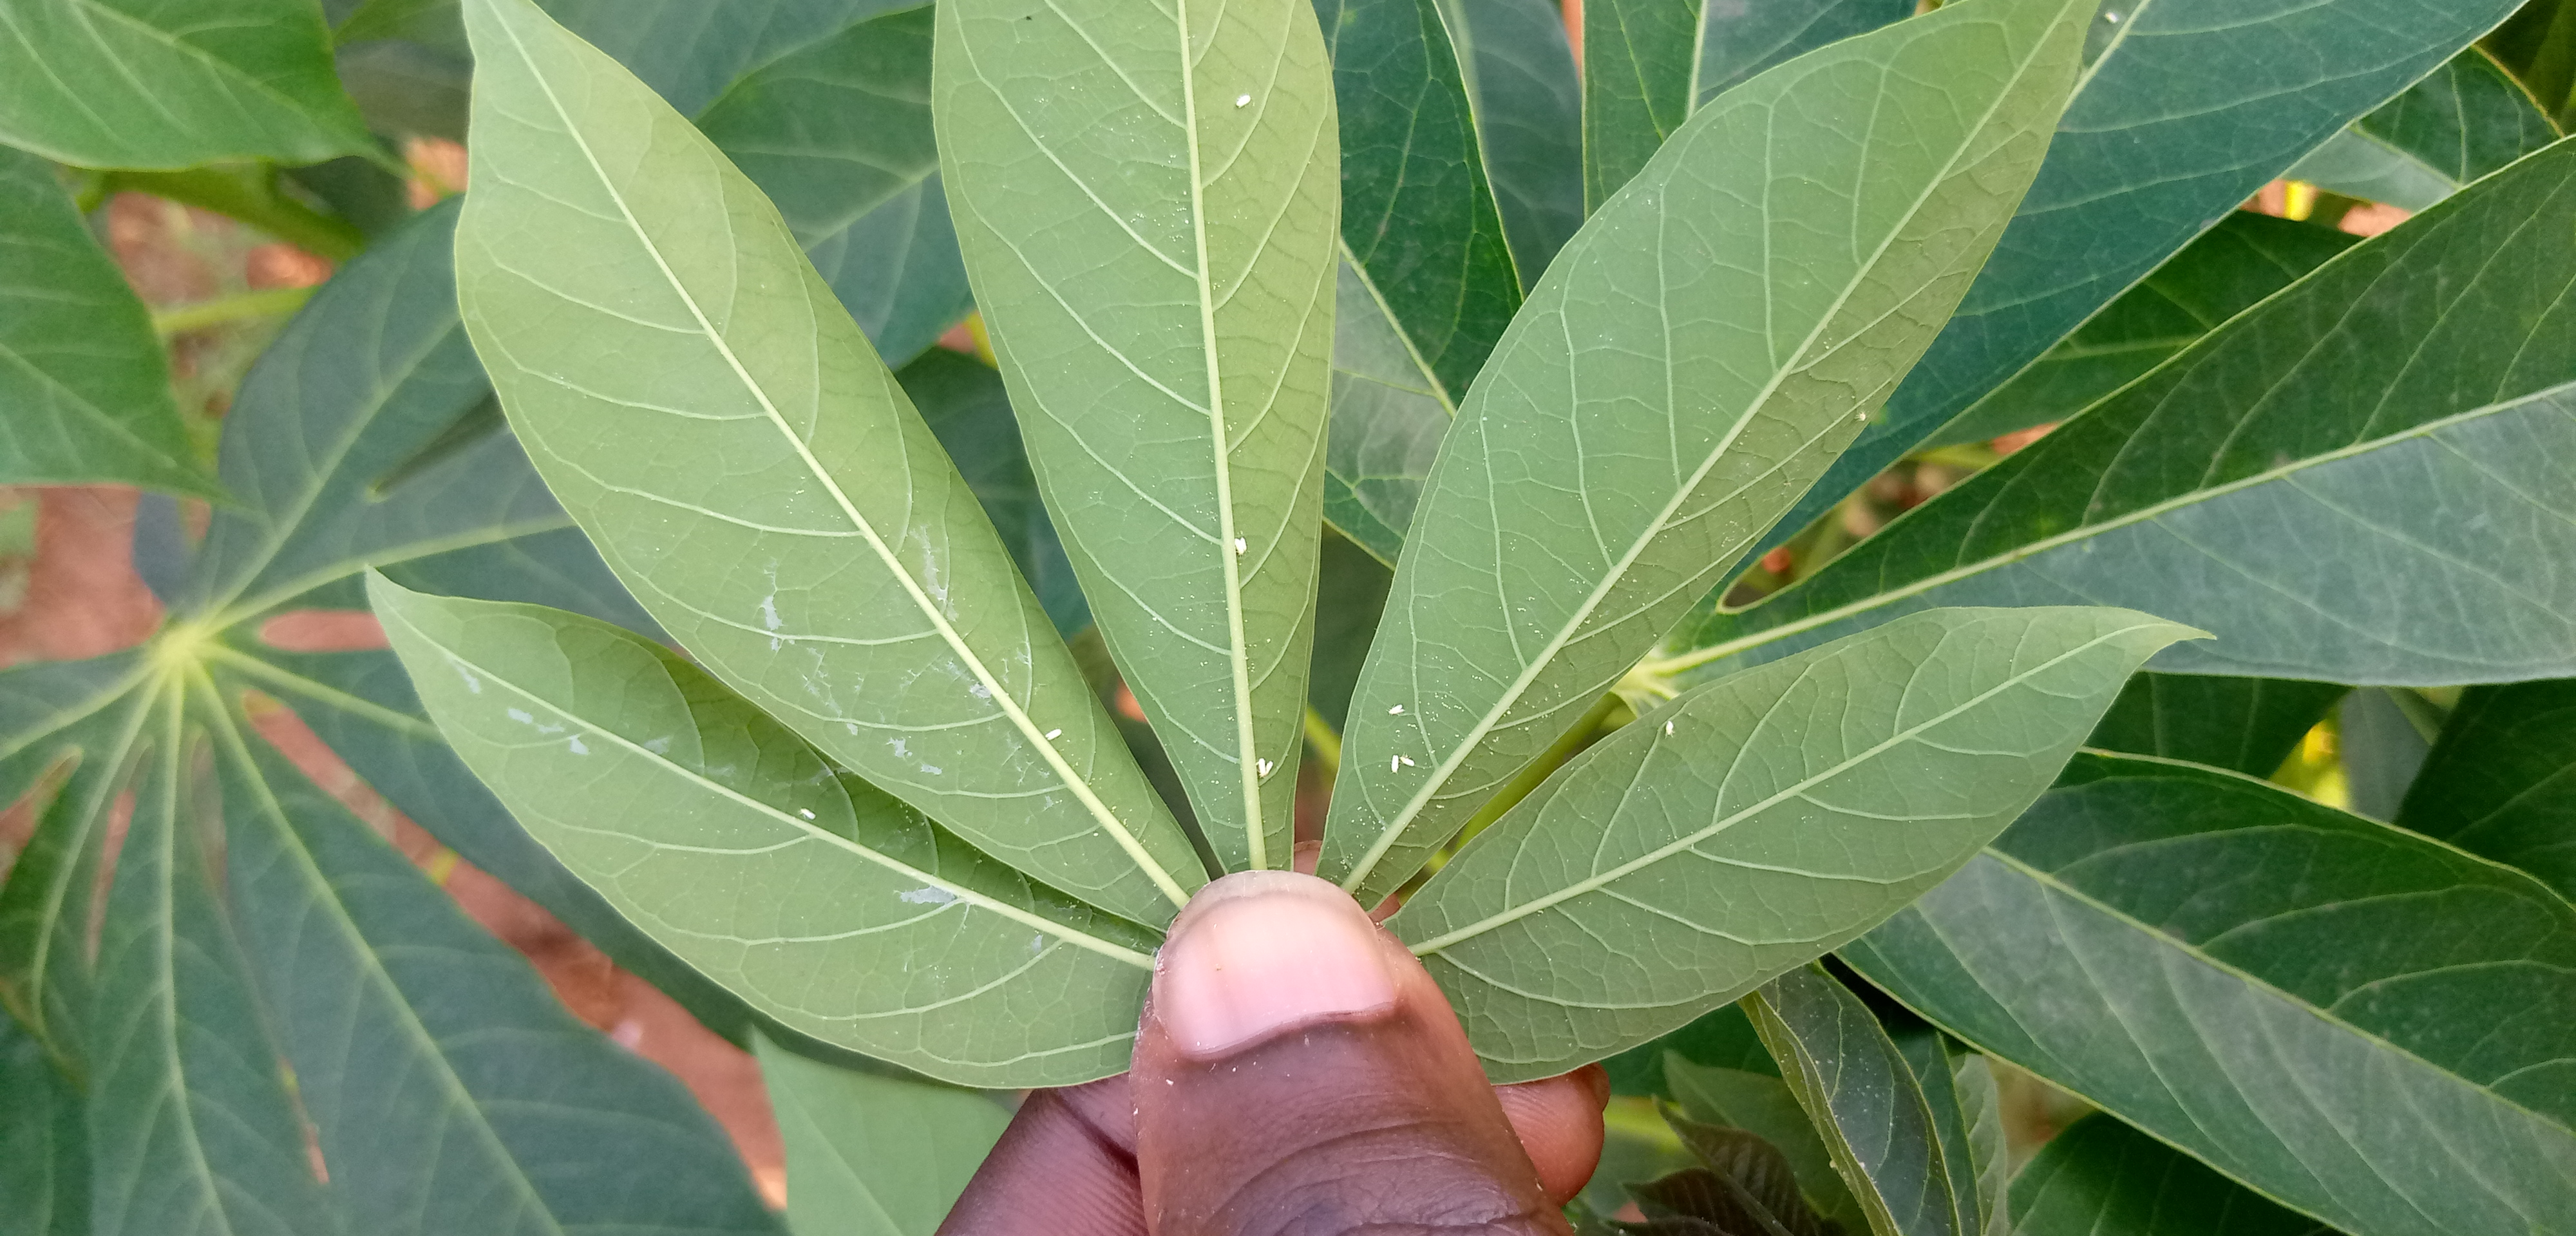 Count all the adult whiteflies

11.